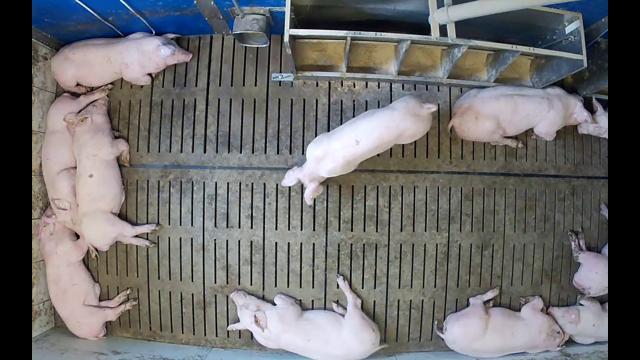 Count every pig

11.